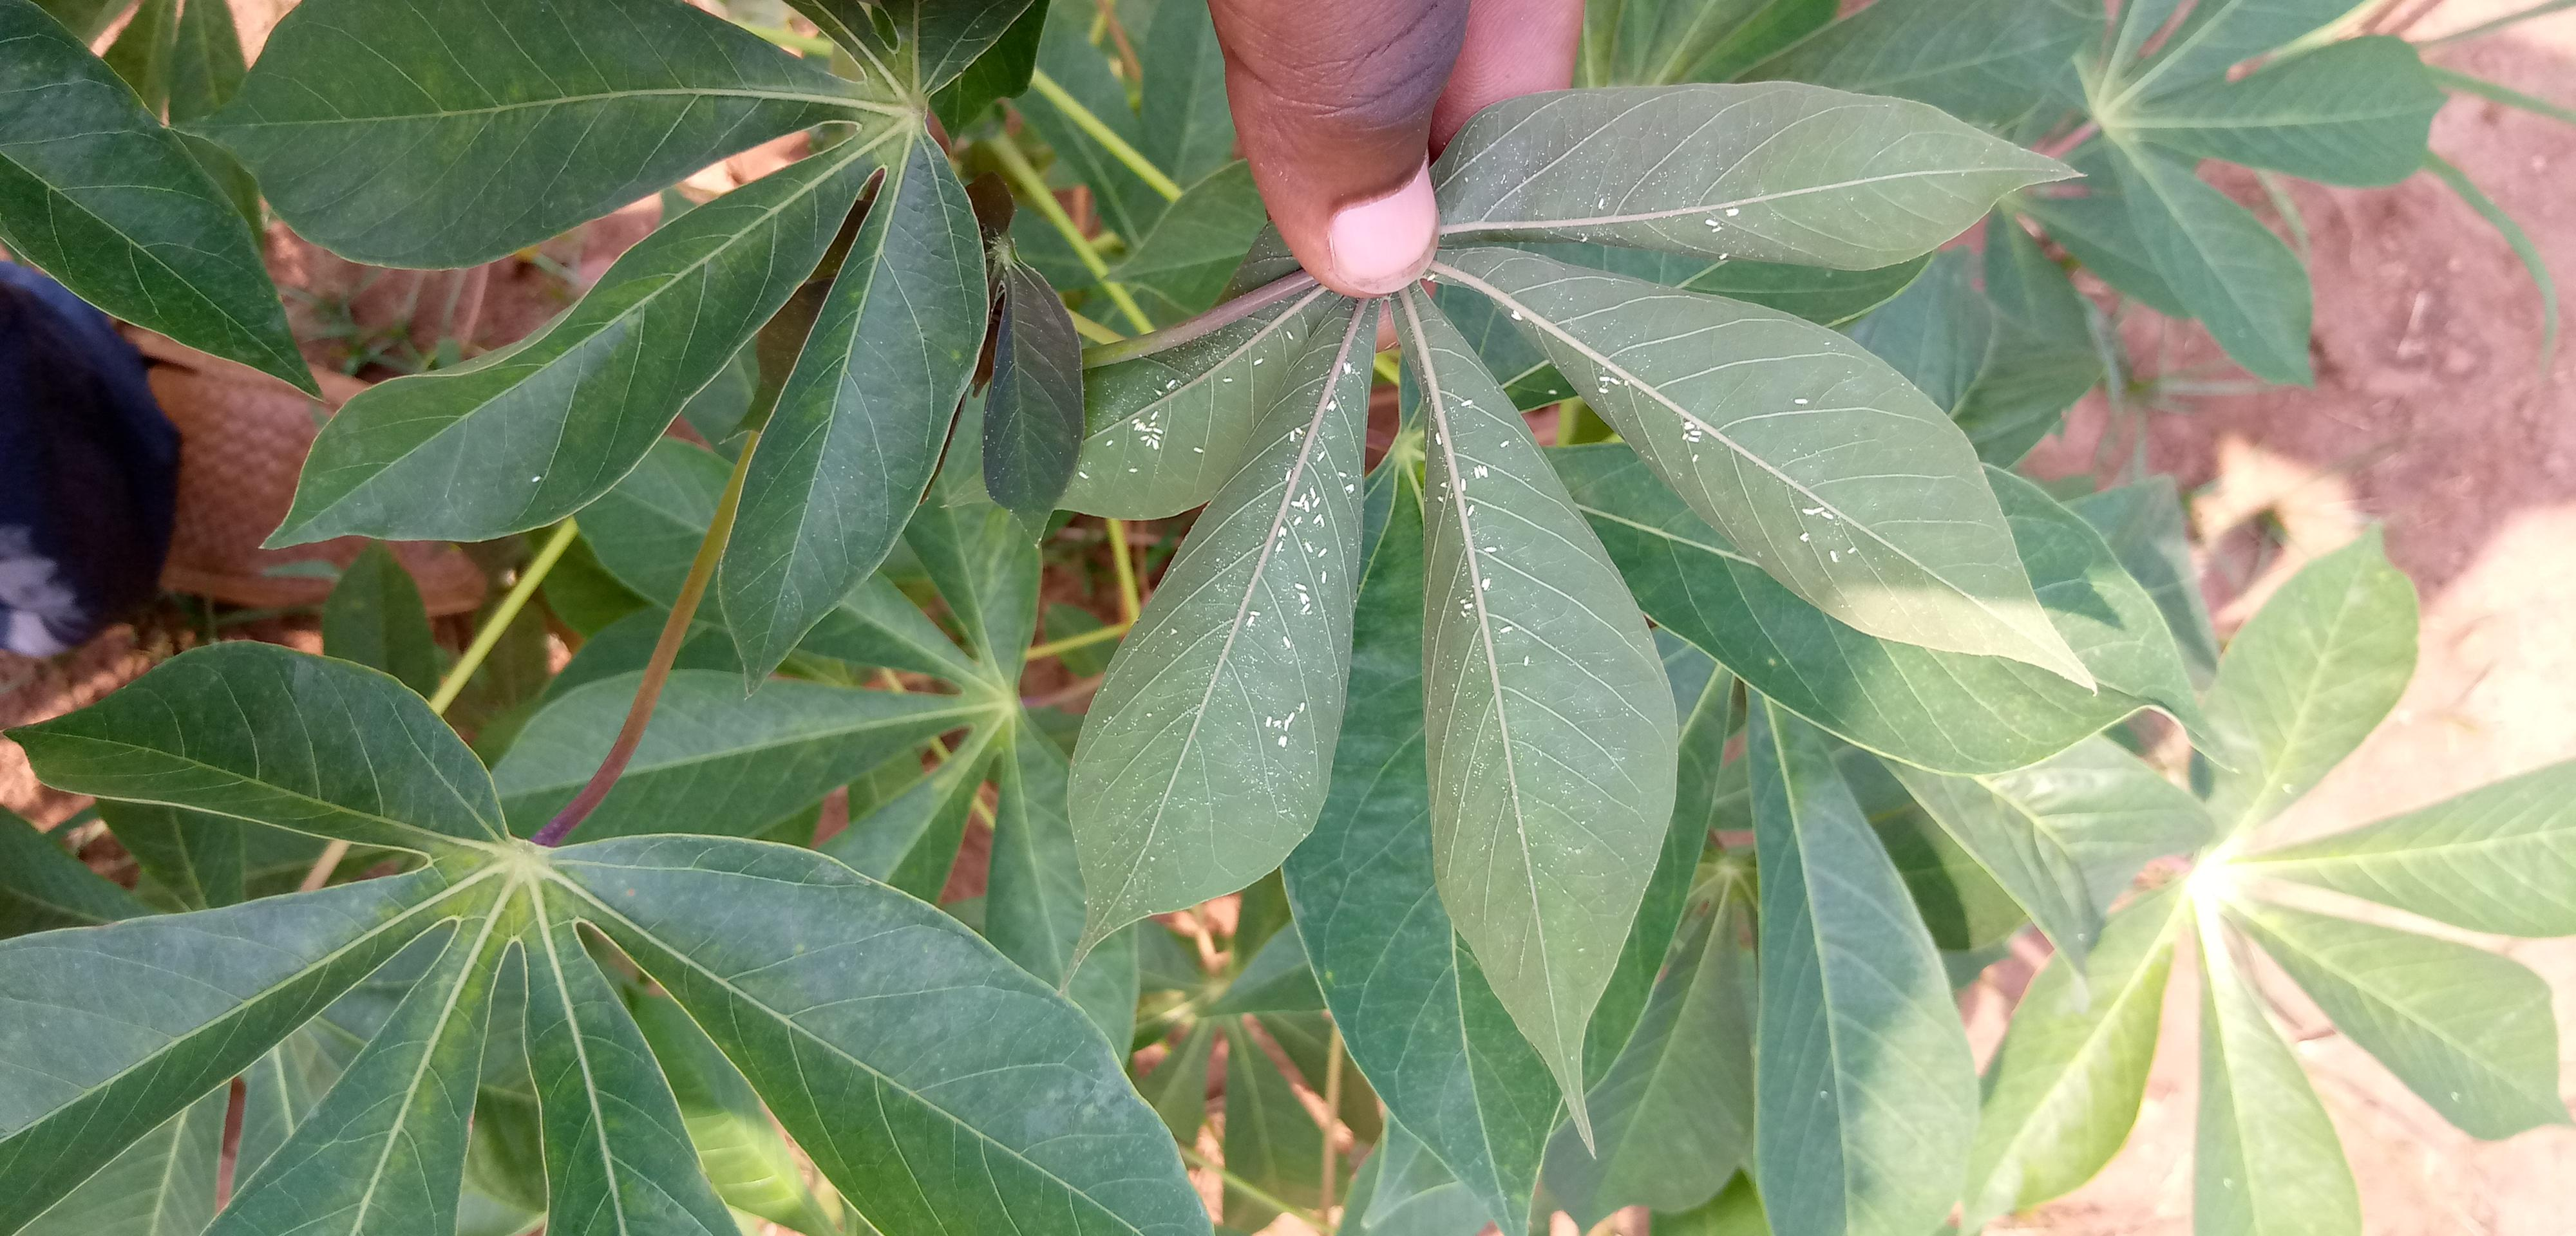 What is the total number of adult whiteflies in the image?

101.